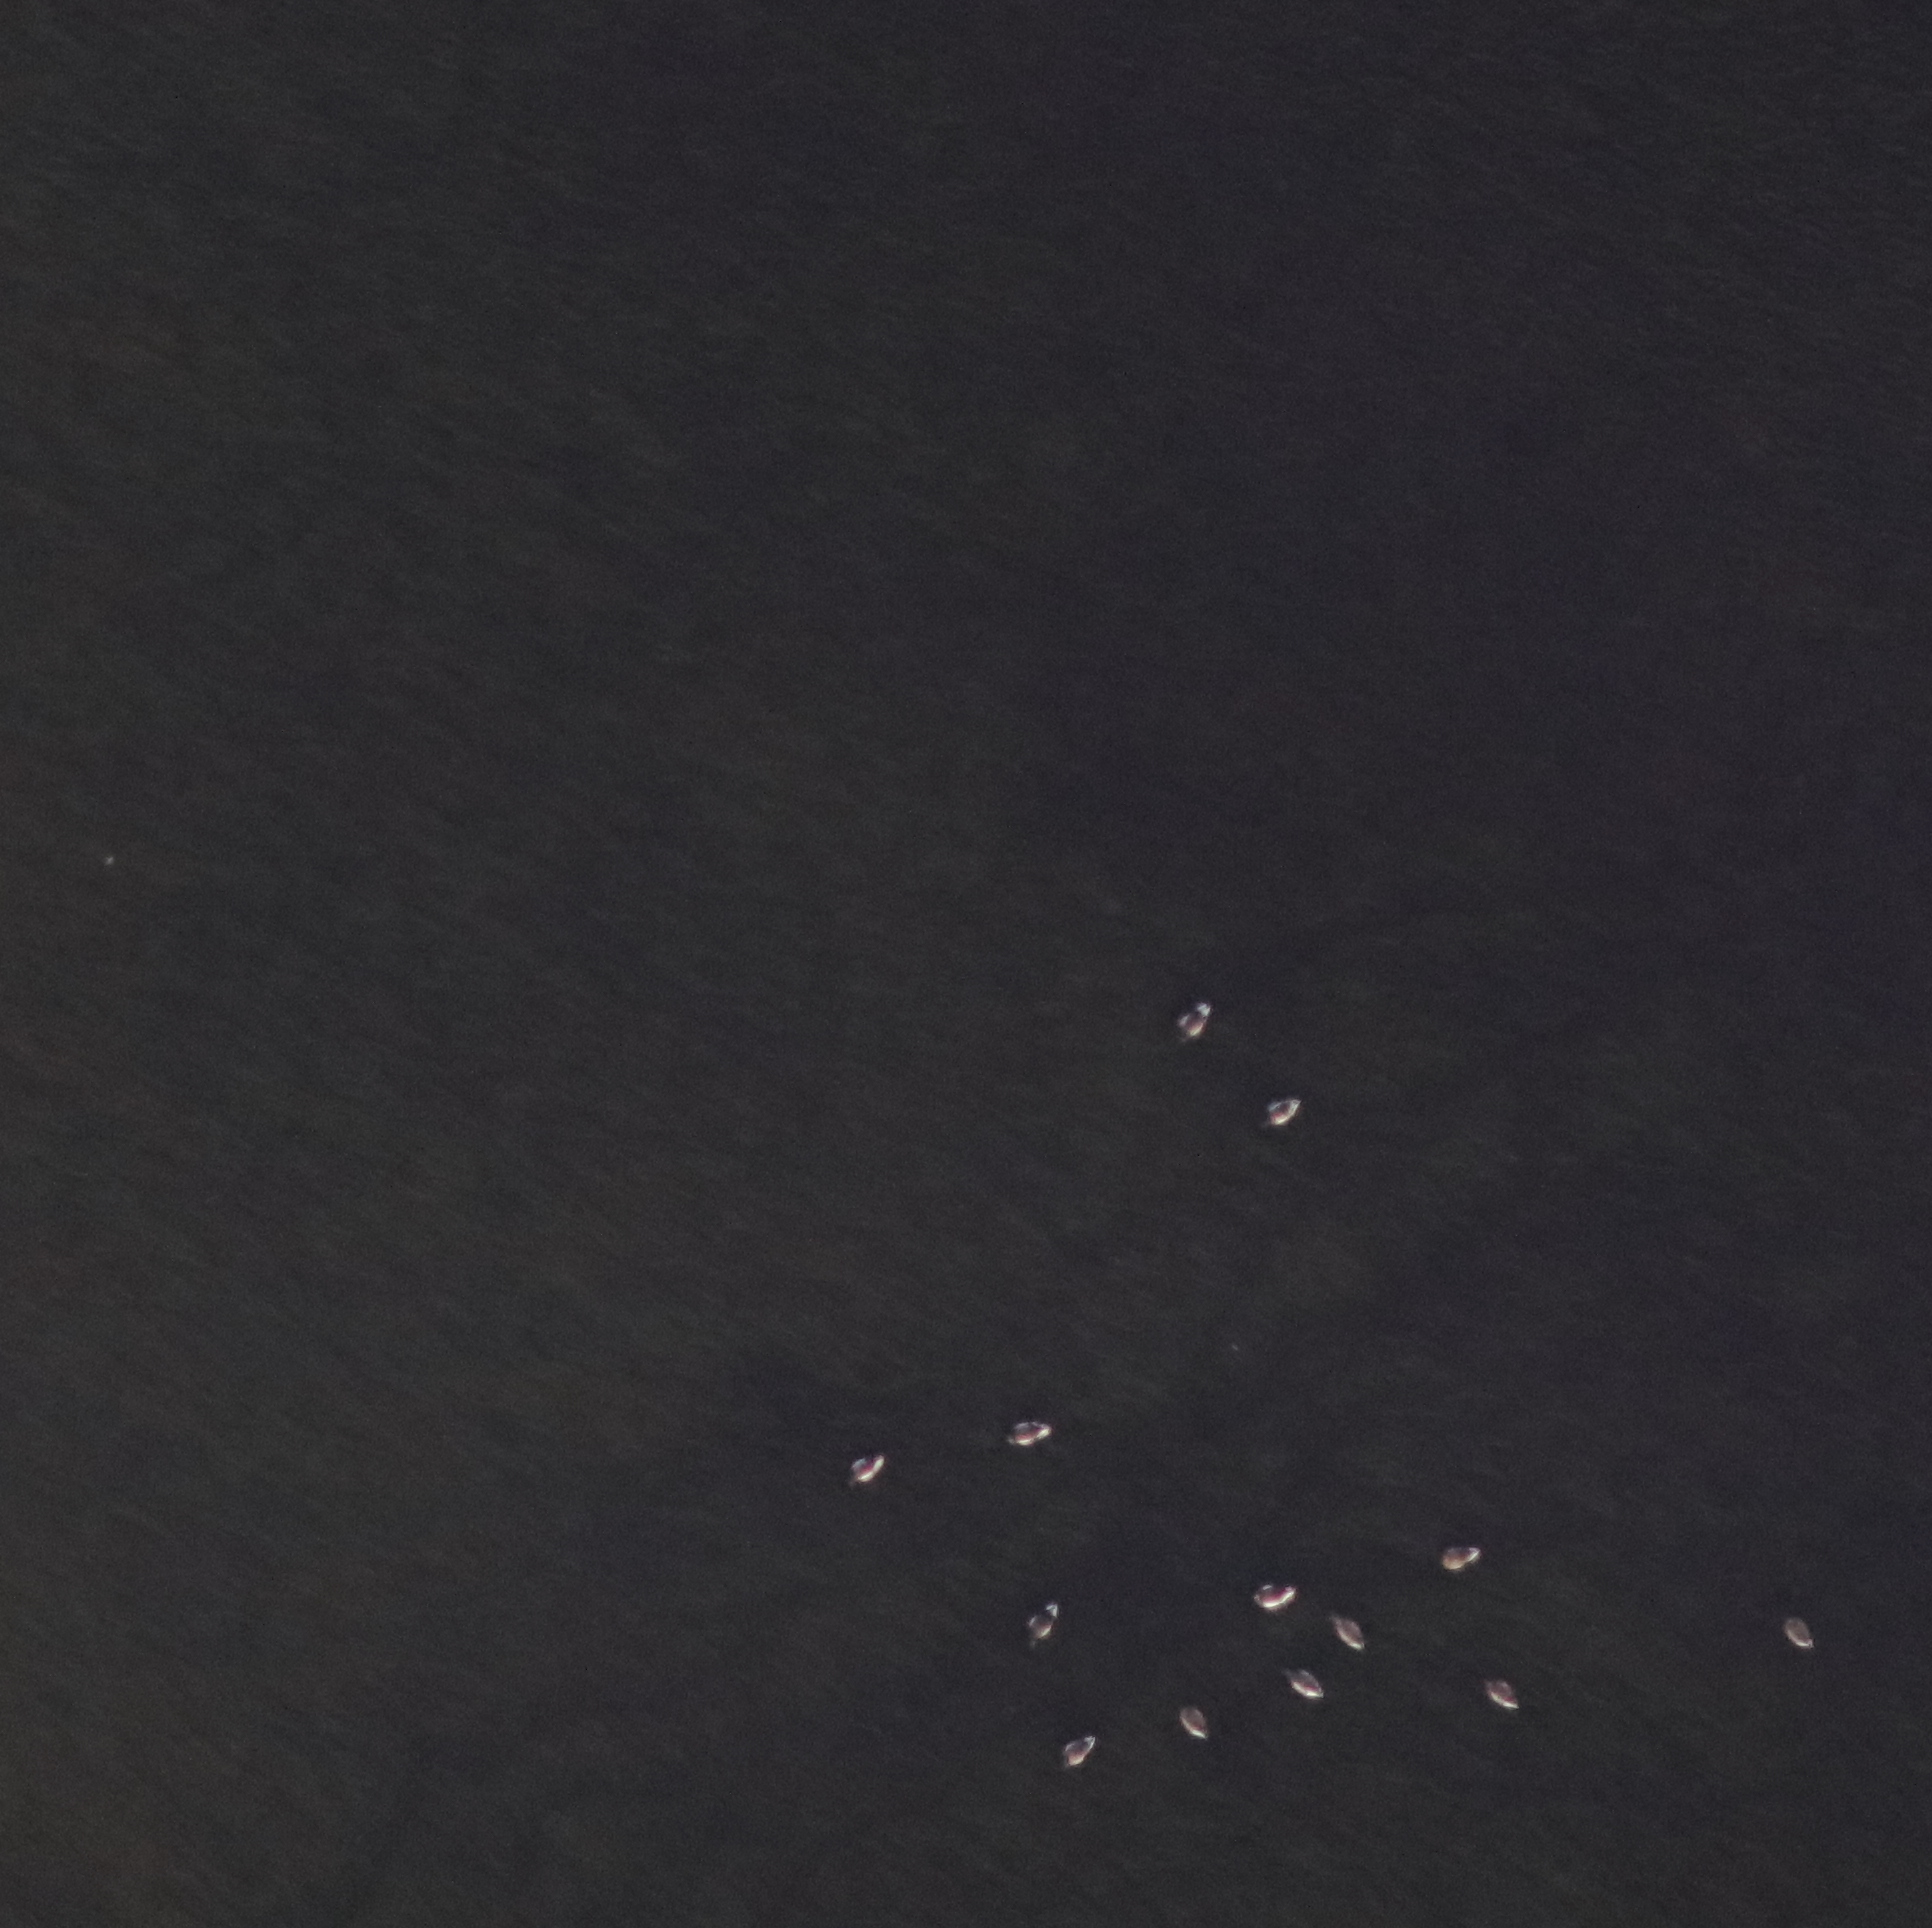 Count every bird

14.